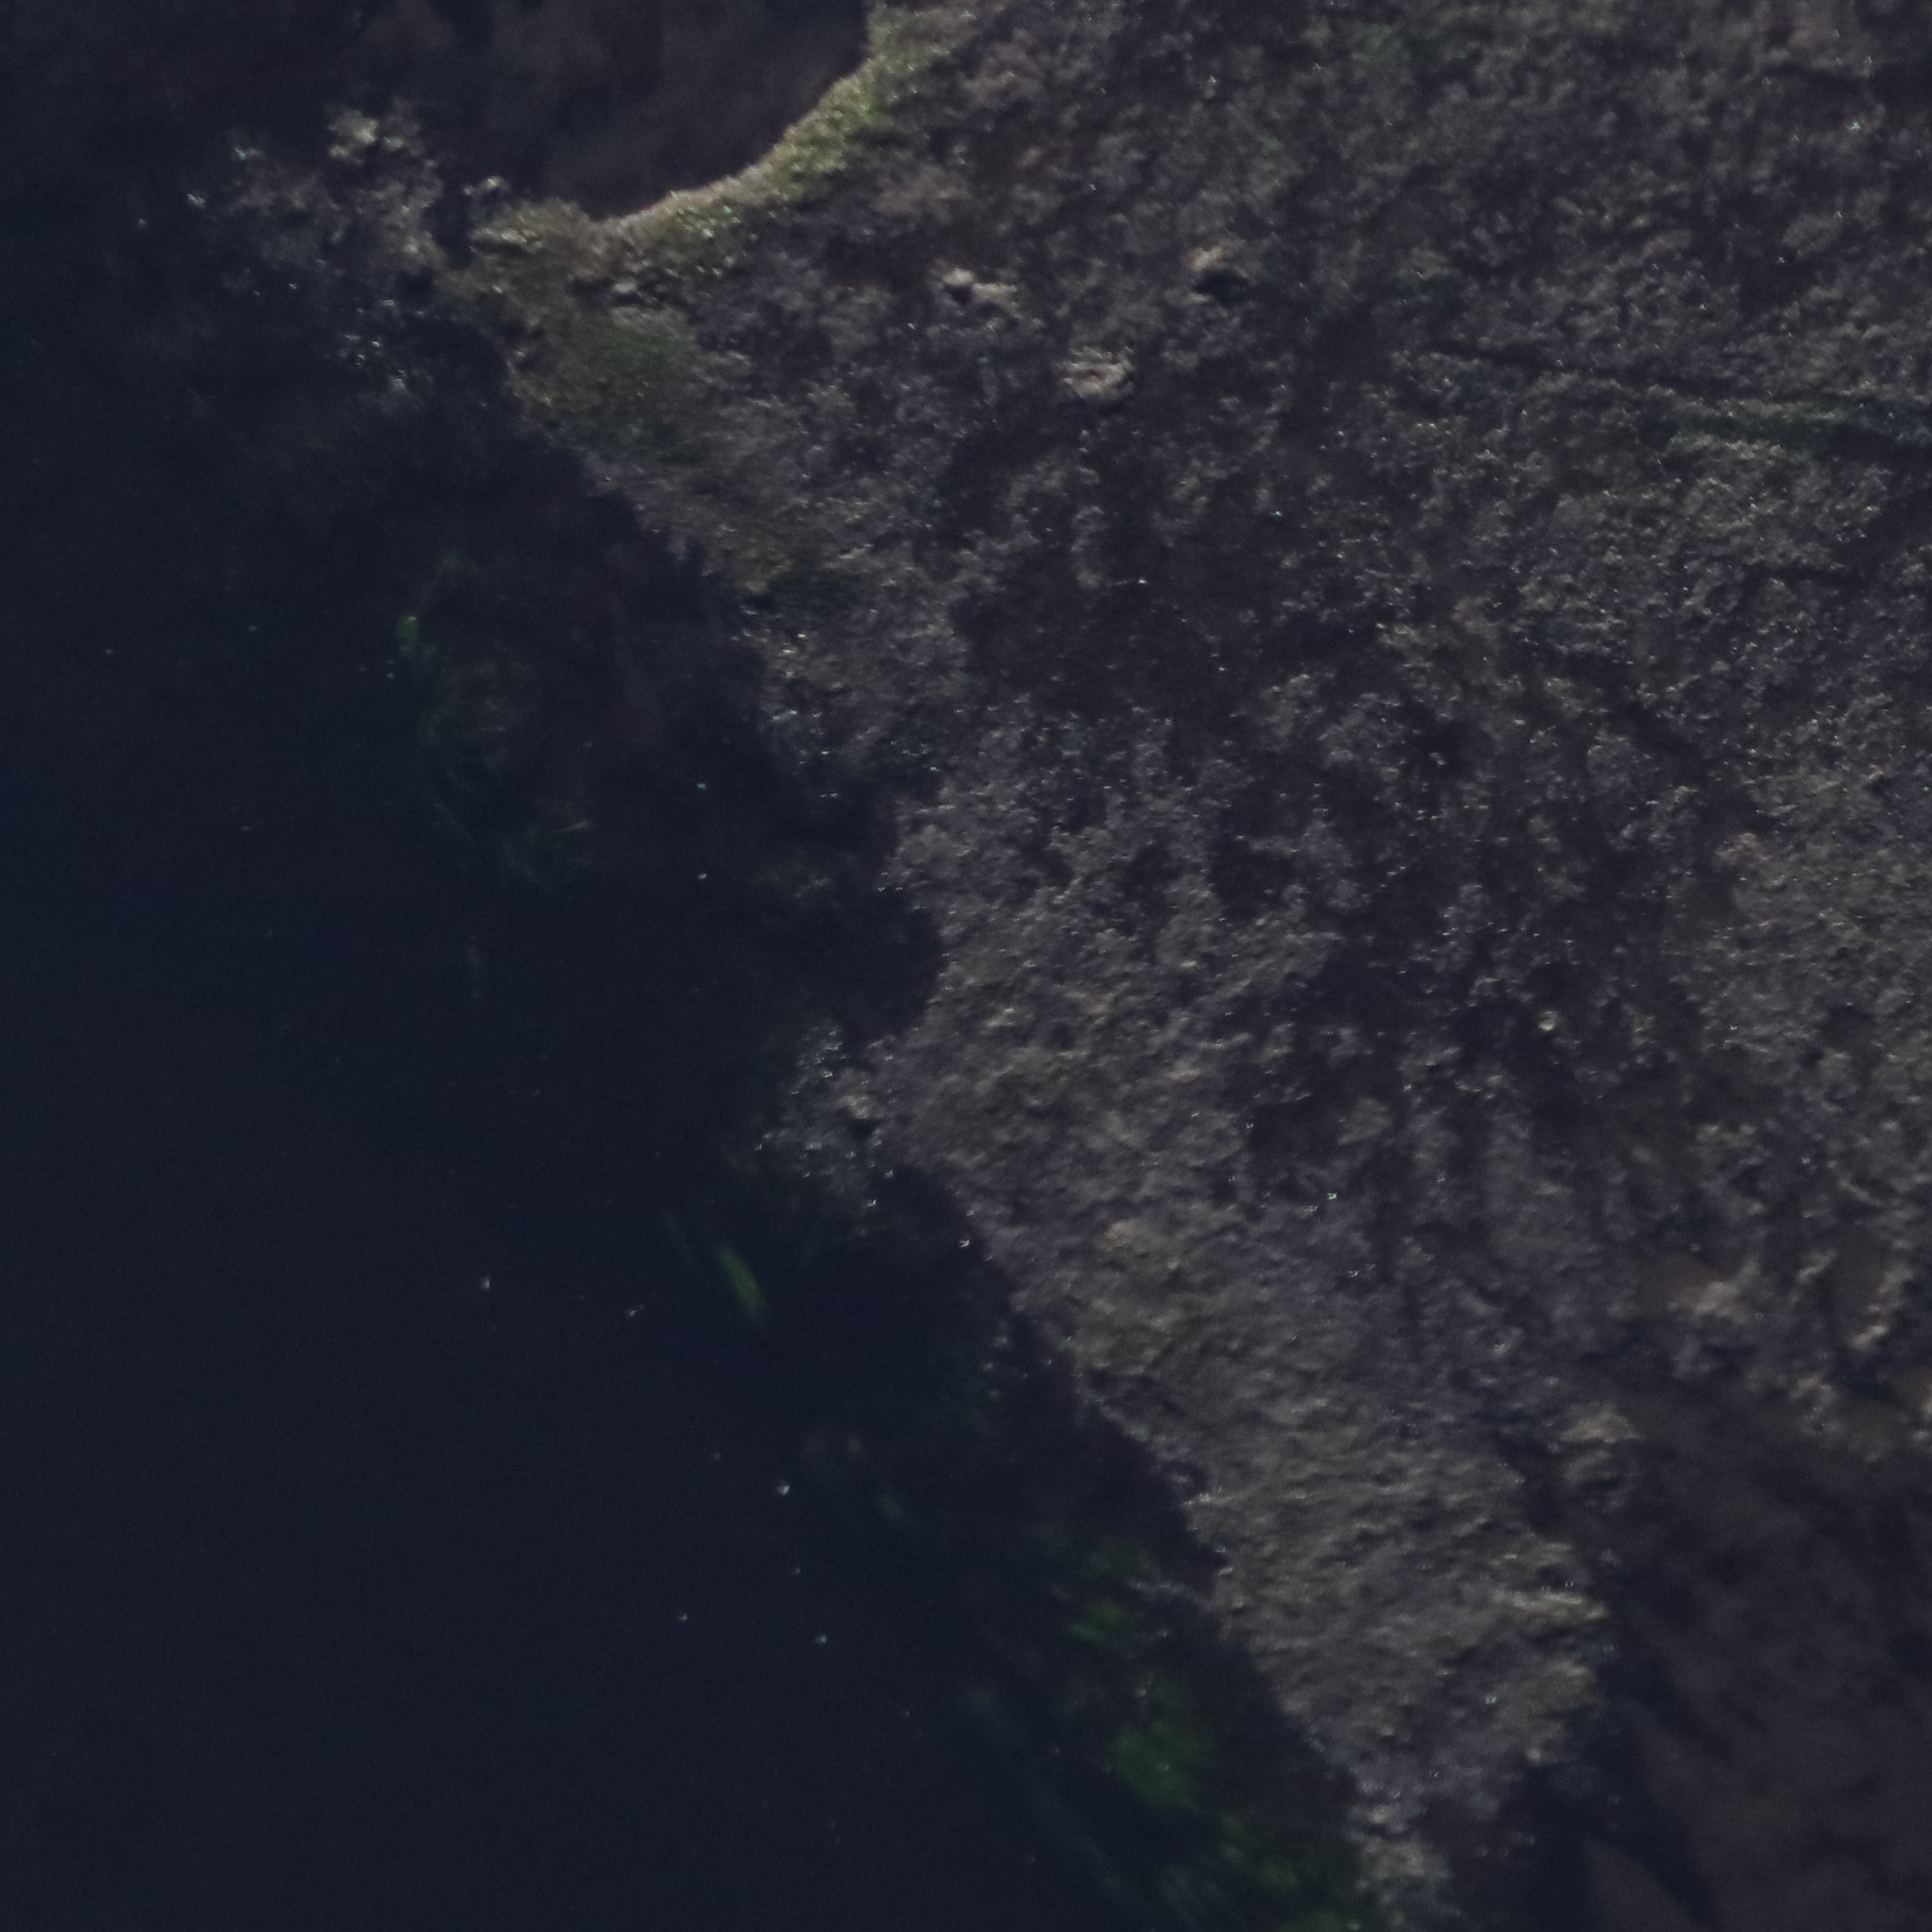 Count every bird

0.